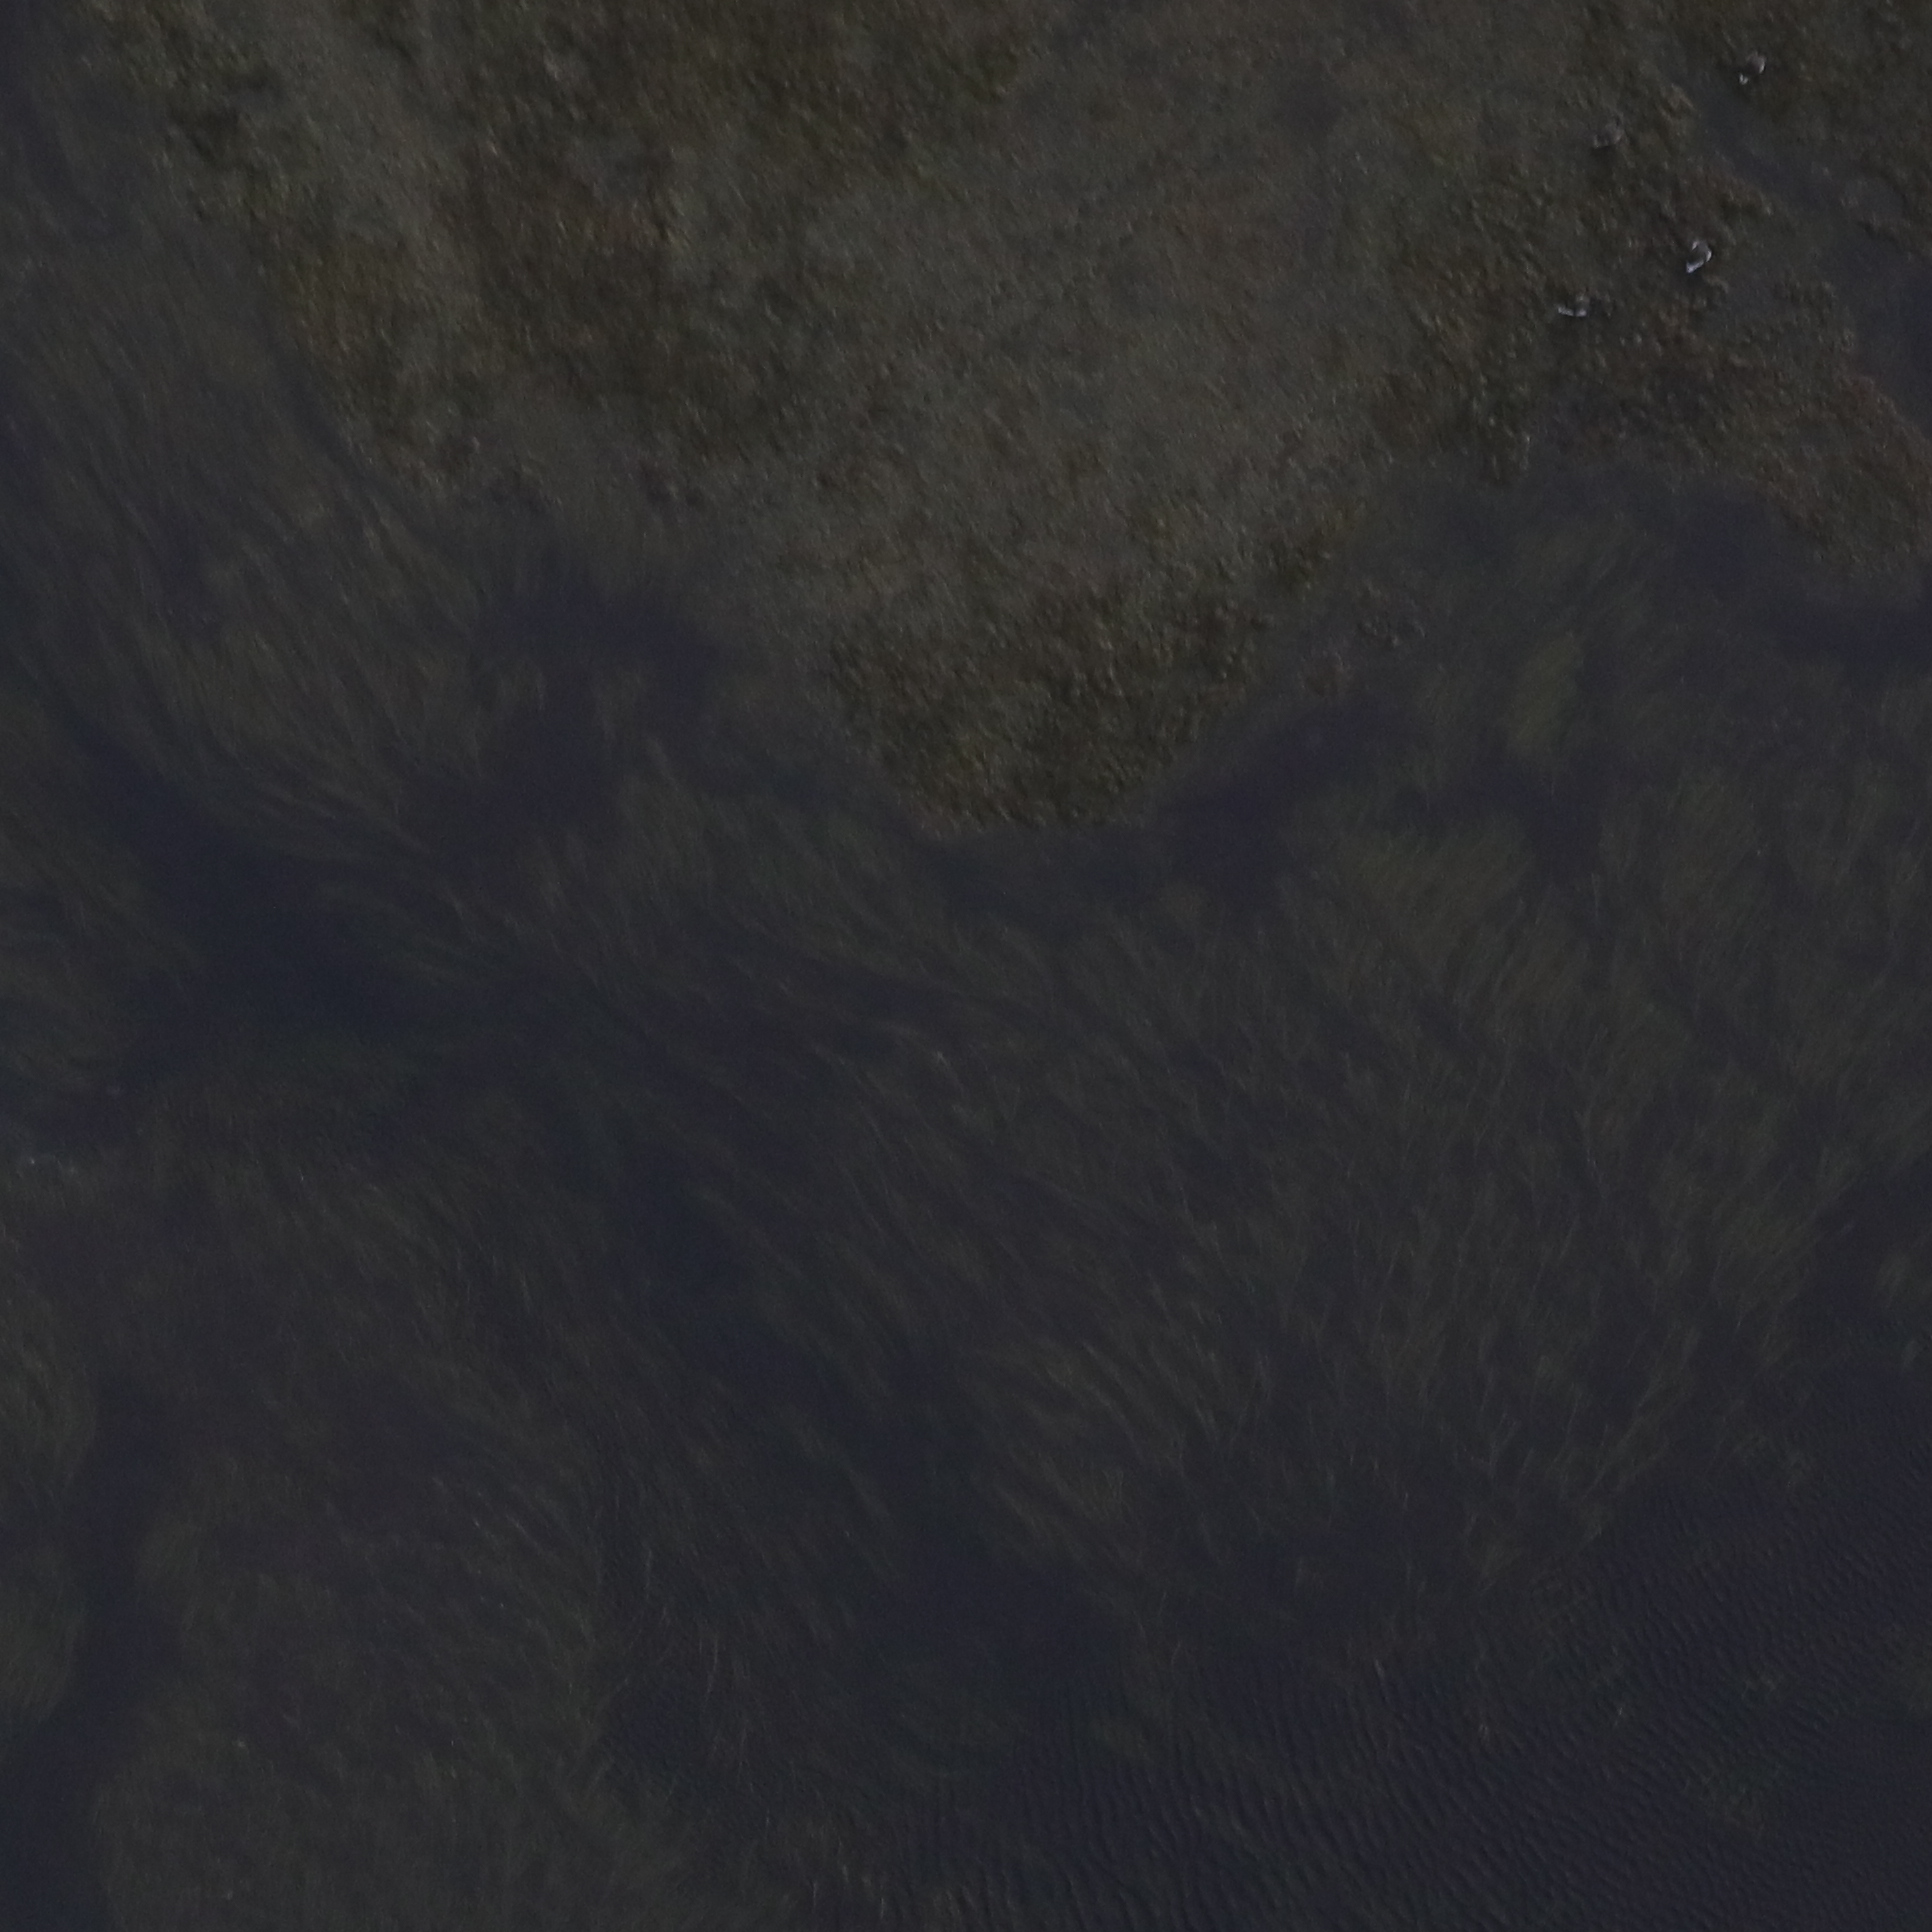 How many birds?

0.